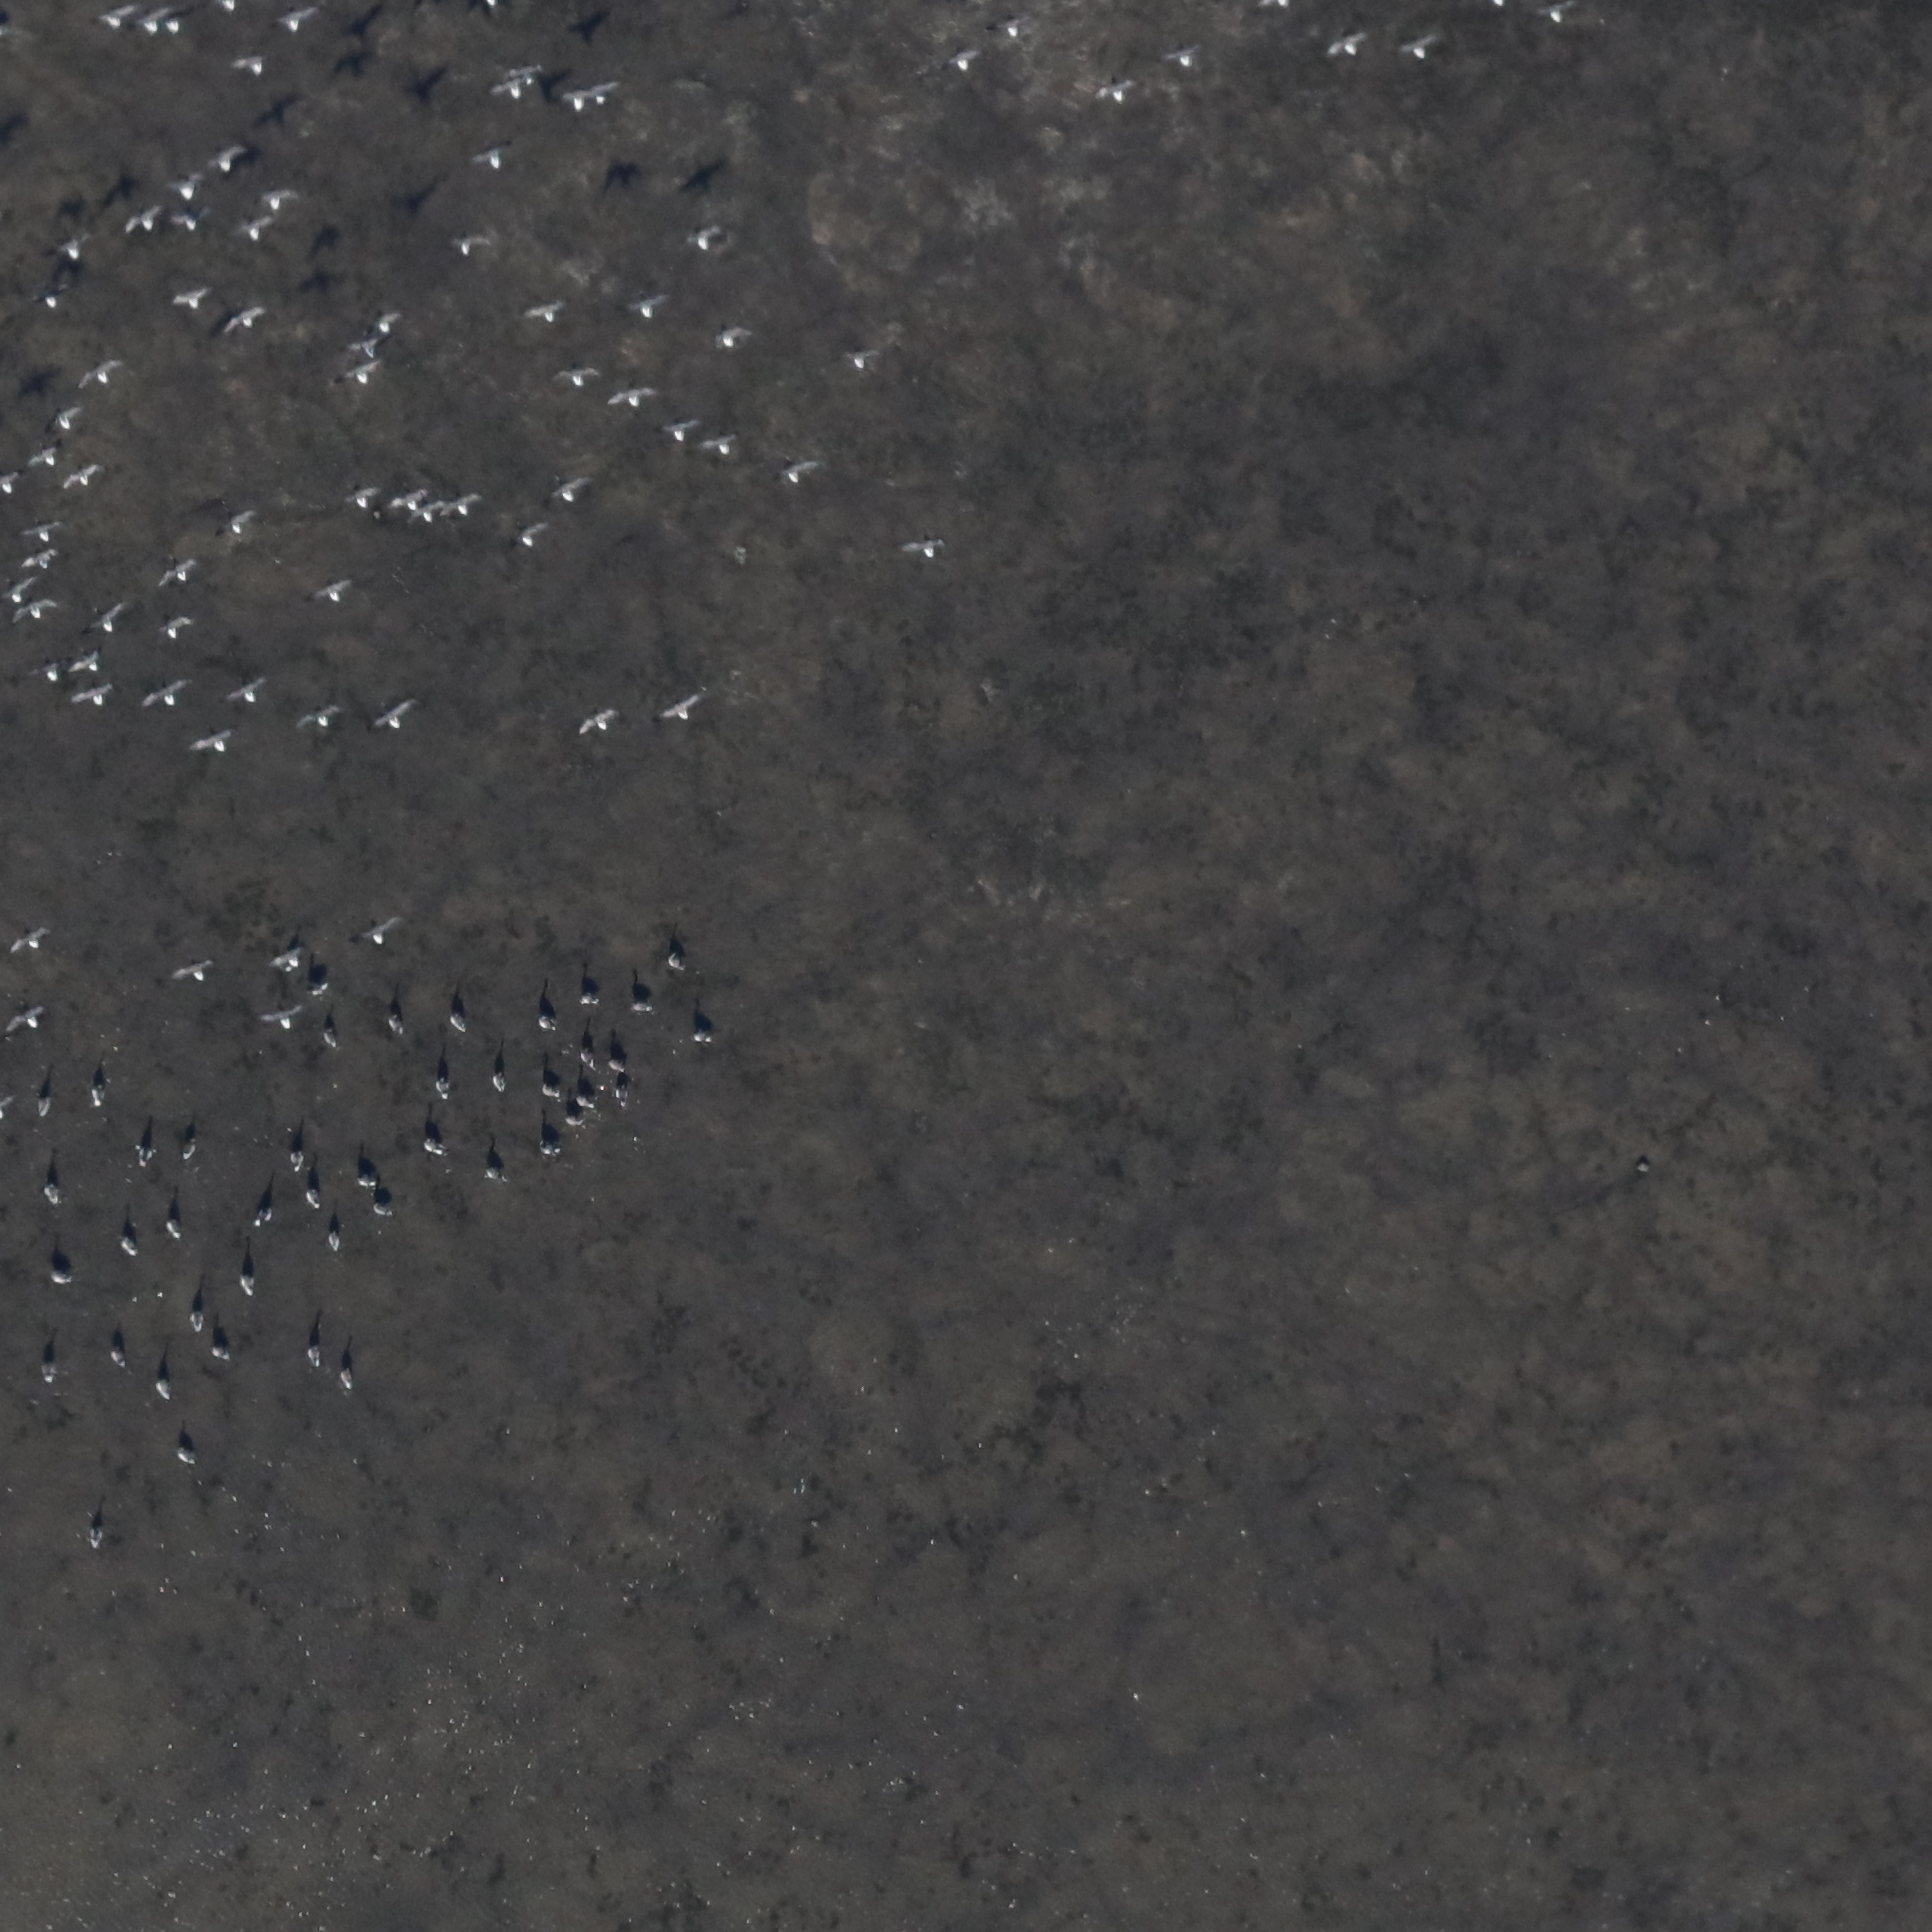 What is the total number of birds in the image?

124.